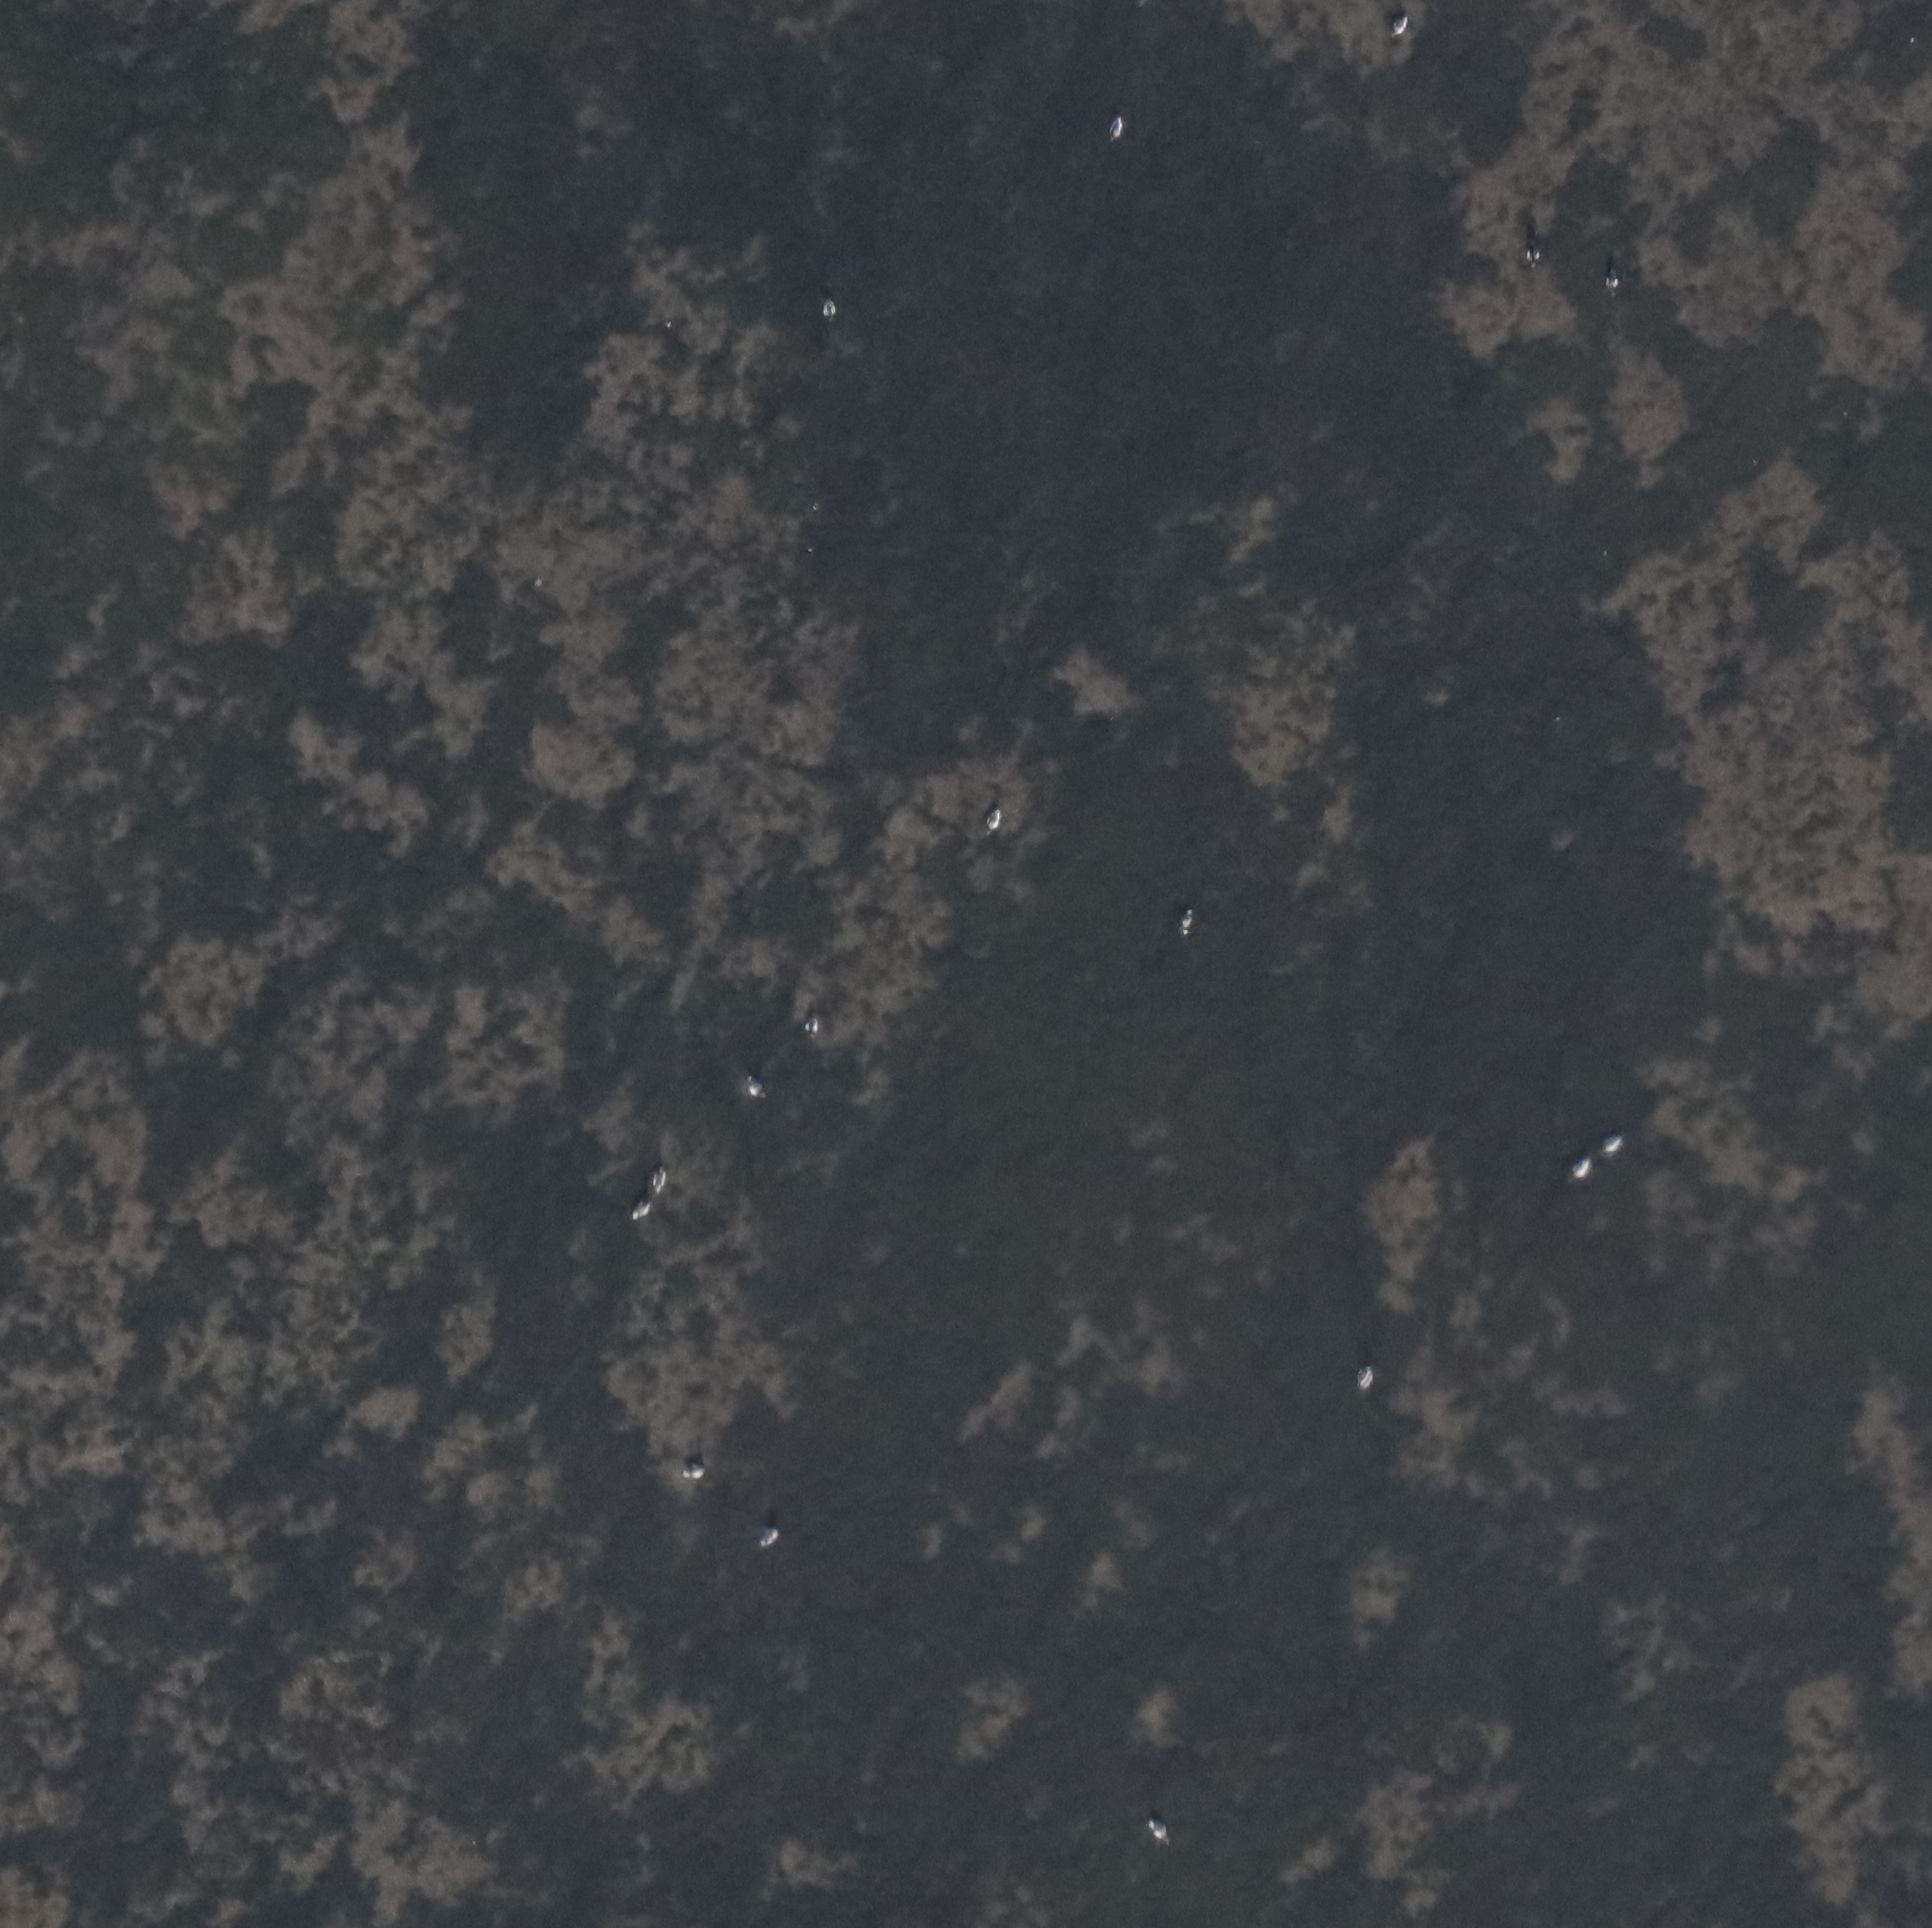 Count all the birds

17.